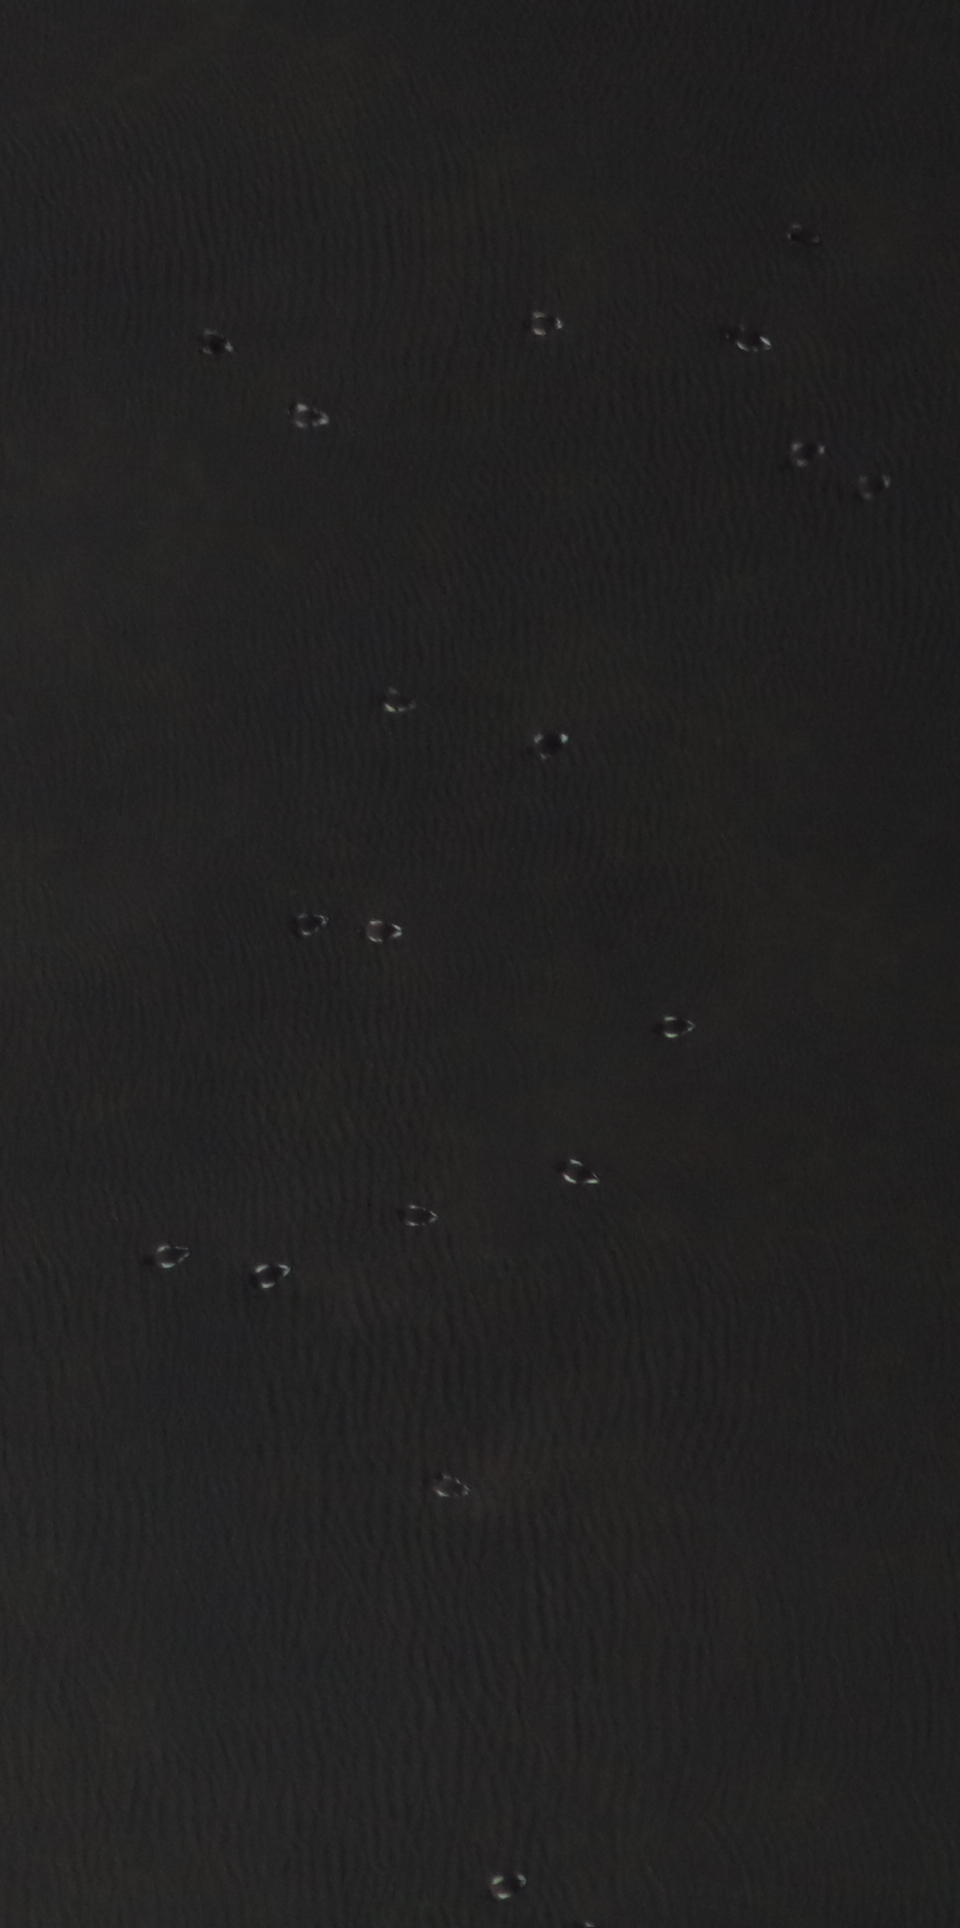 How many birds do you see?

18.